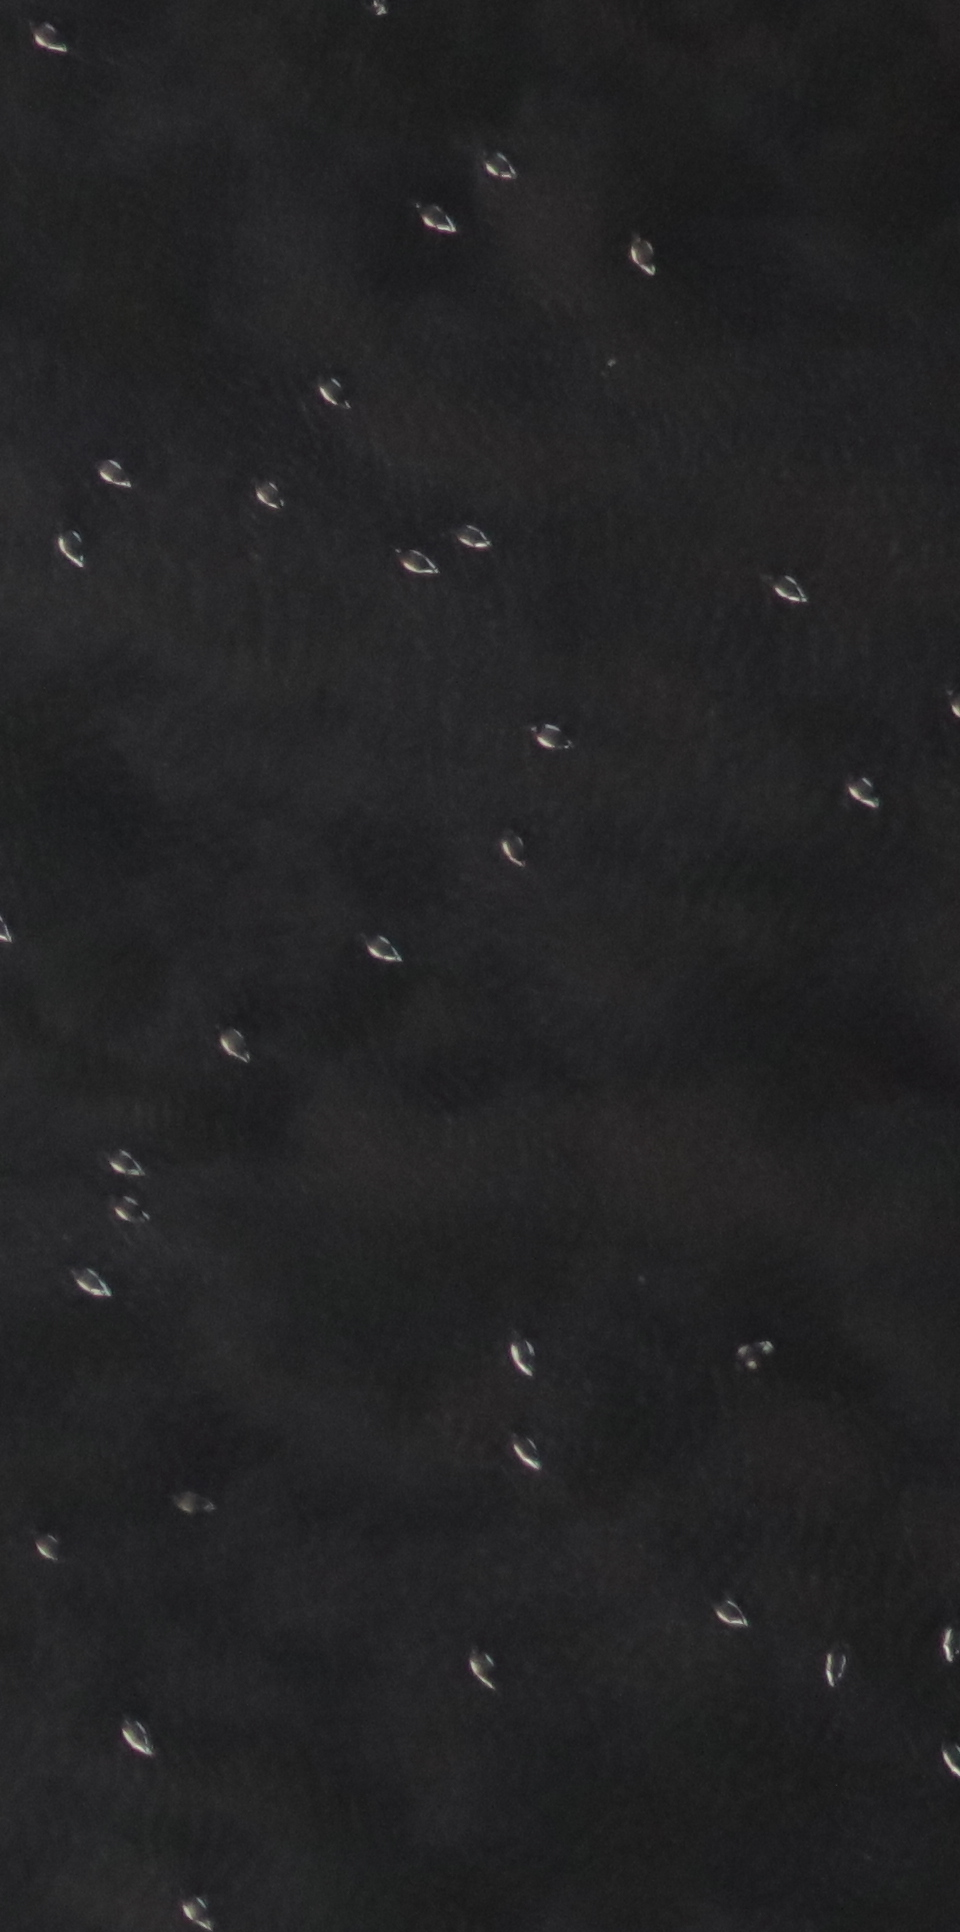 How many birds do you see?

29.